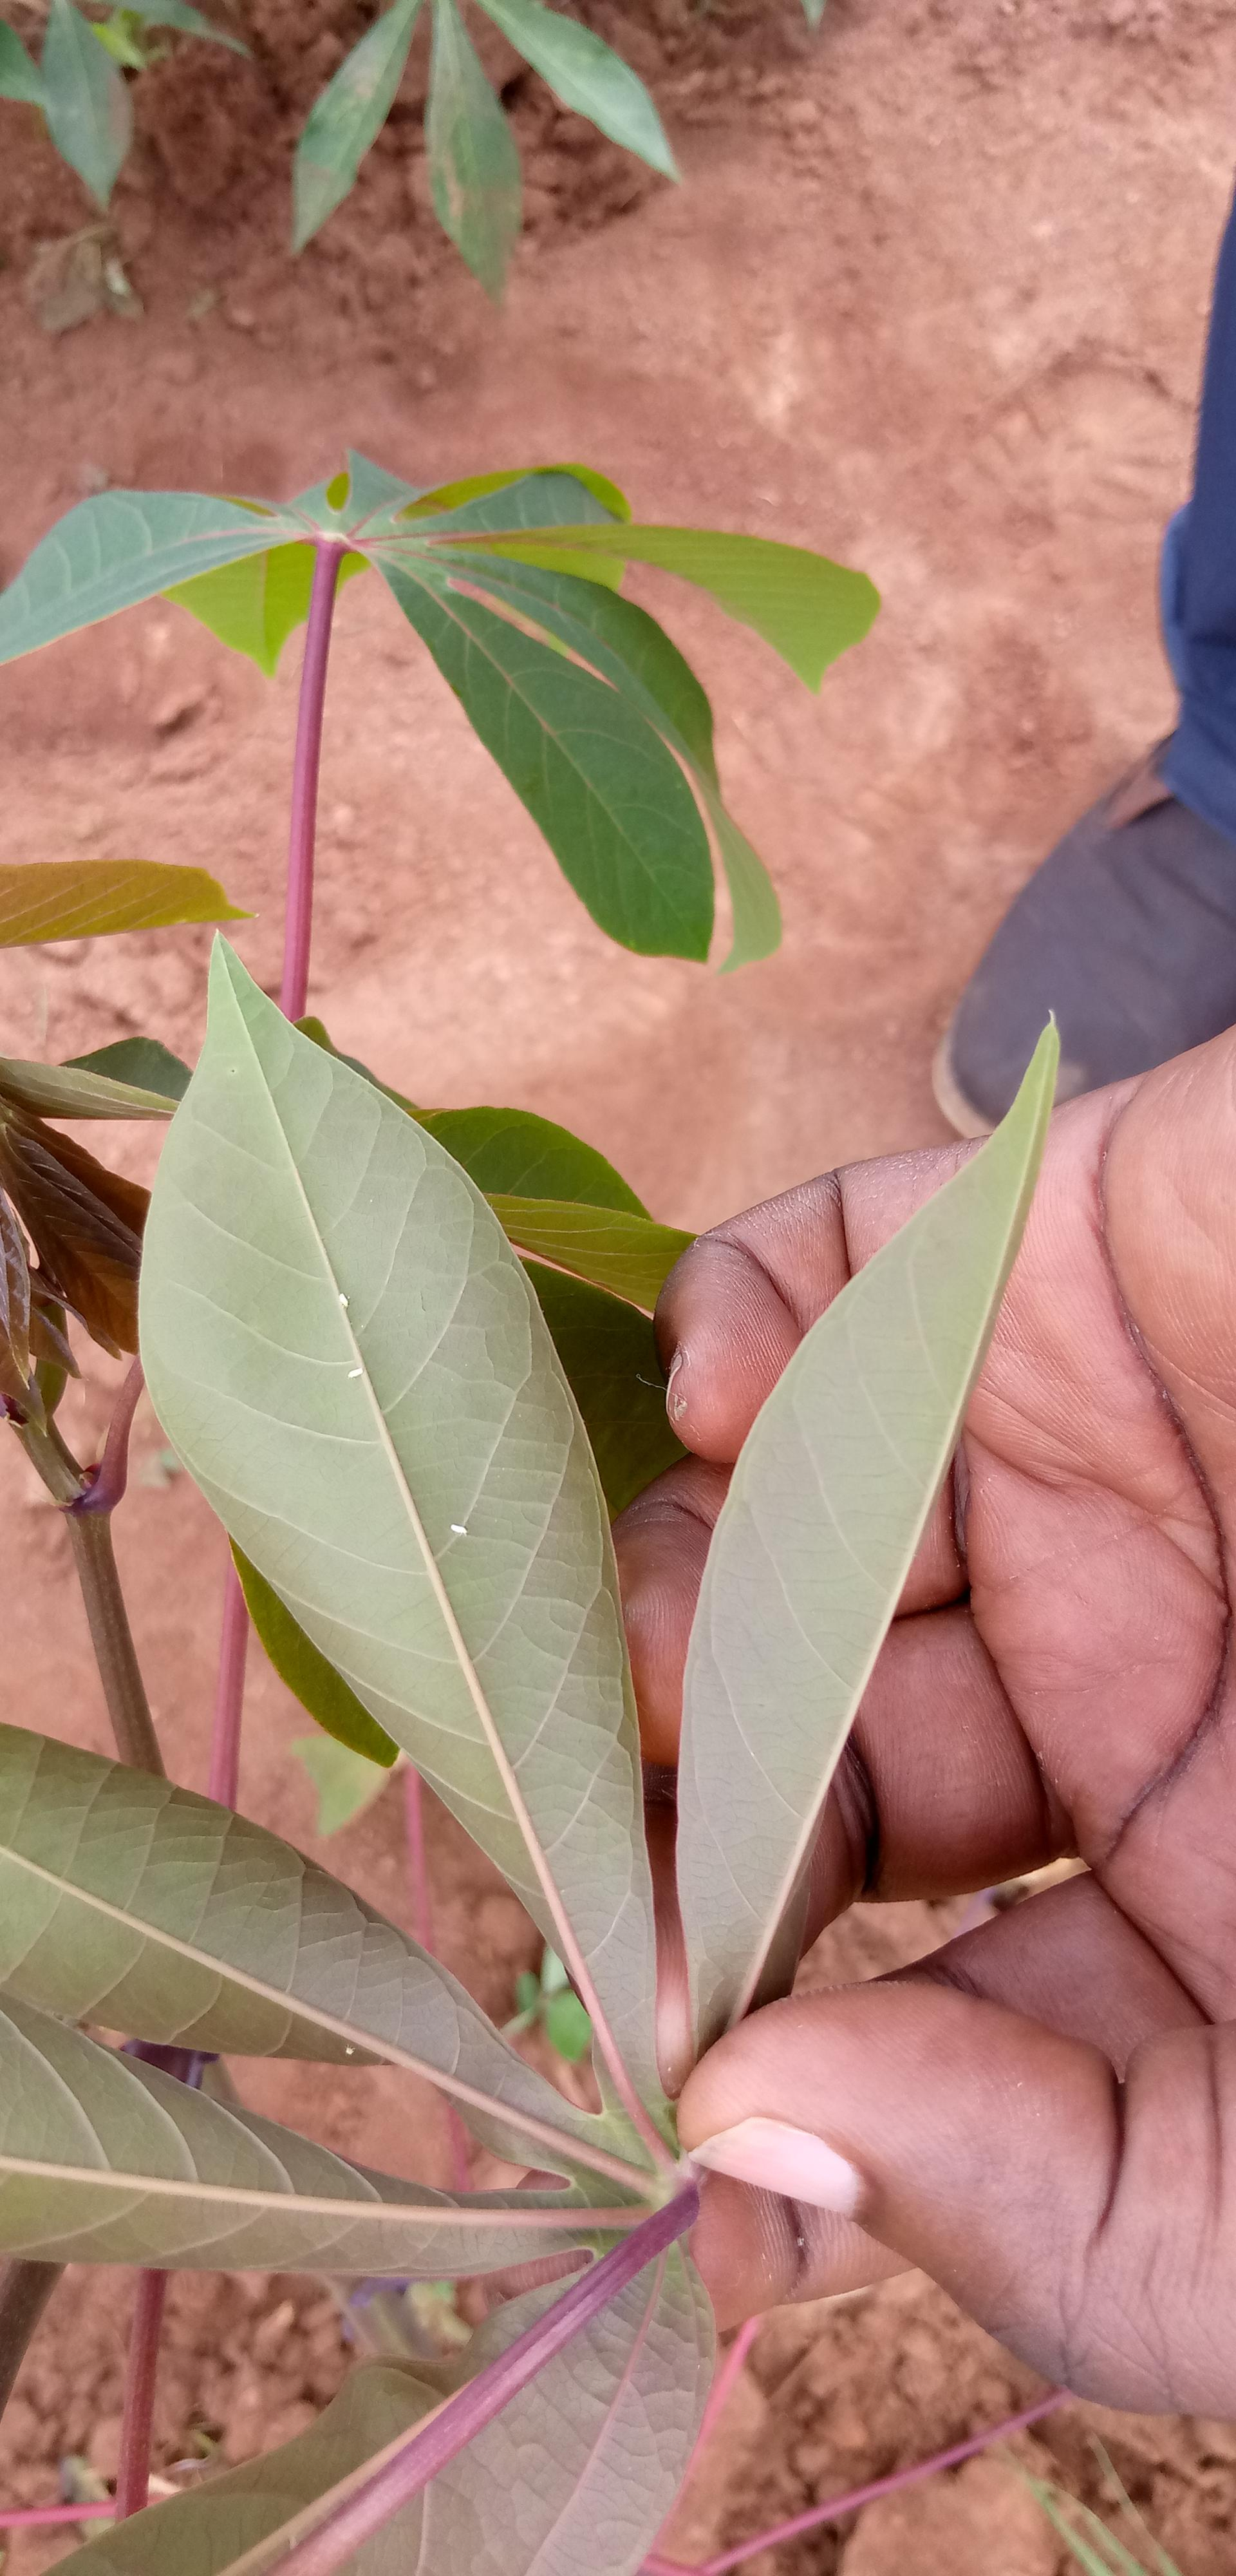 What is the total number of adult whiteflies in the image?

3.